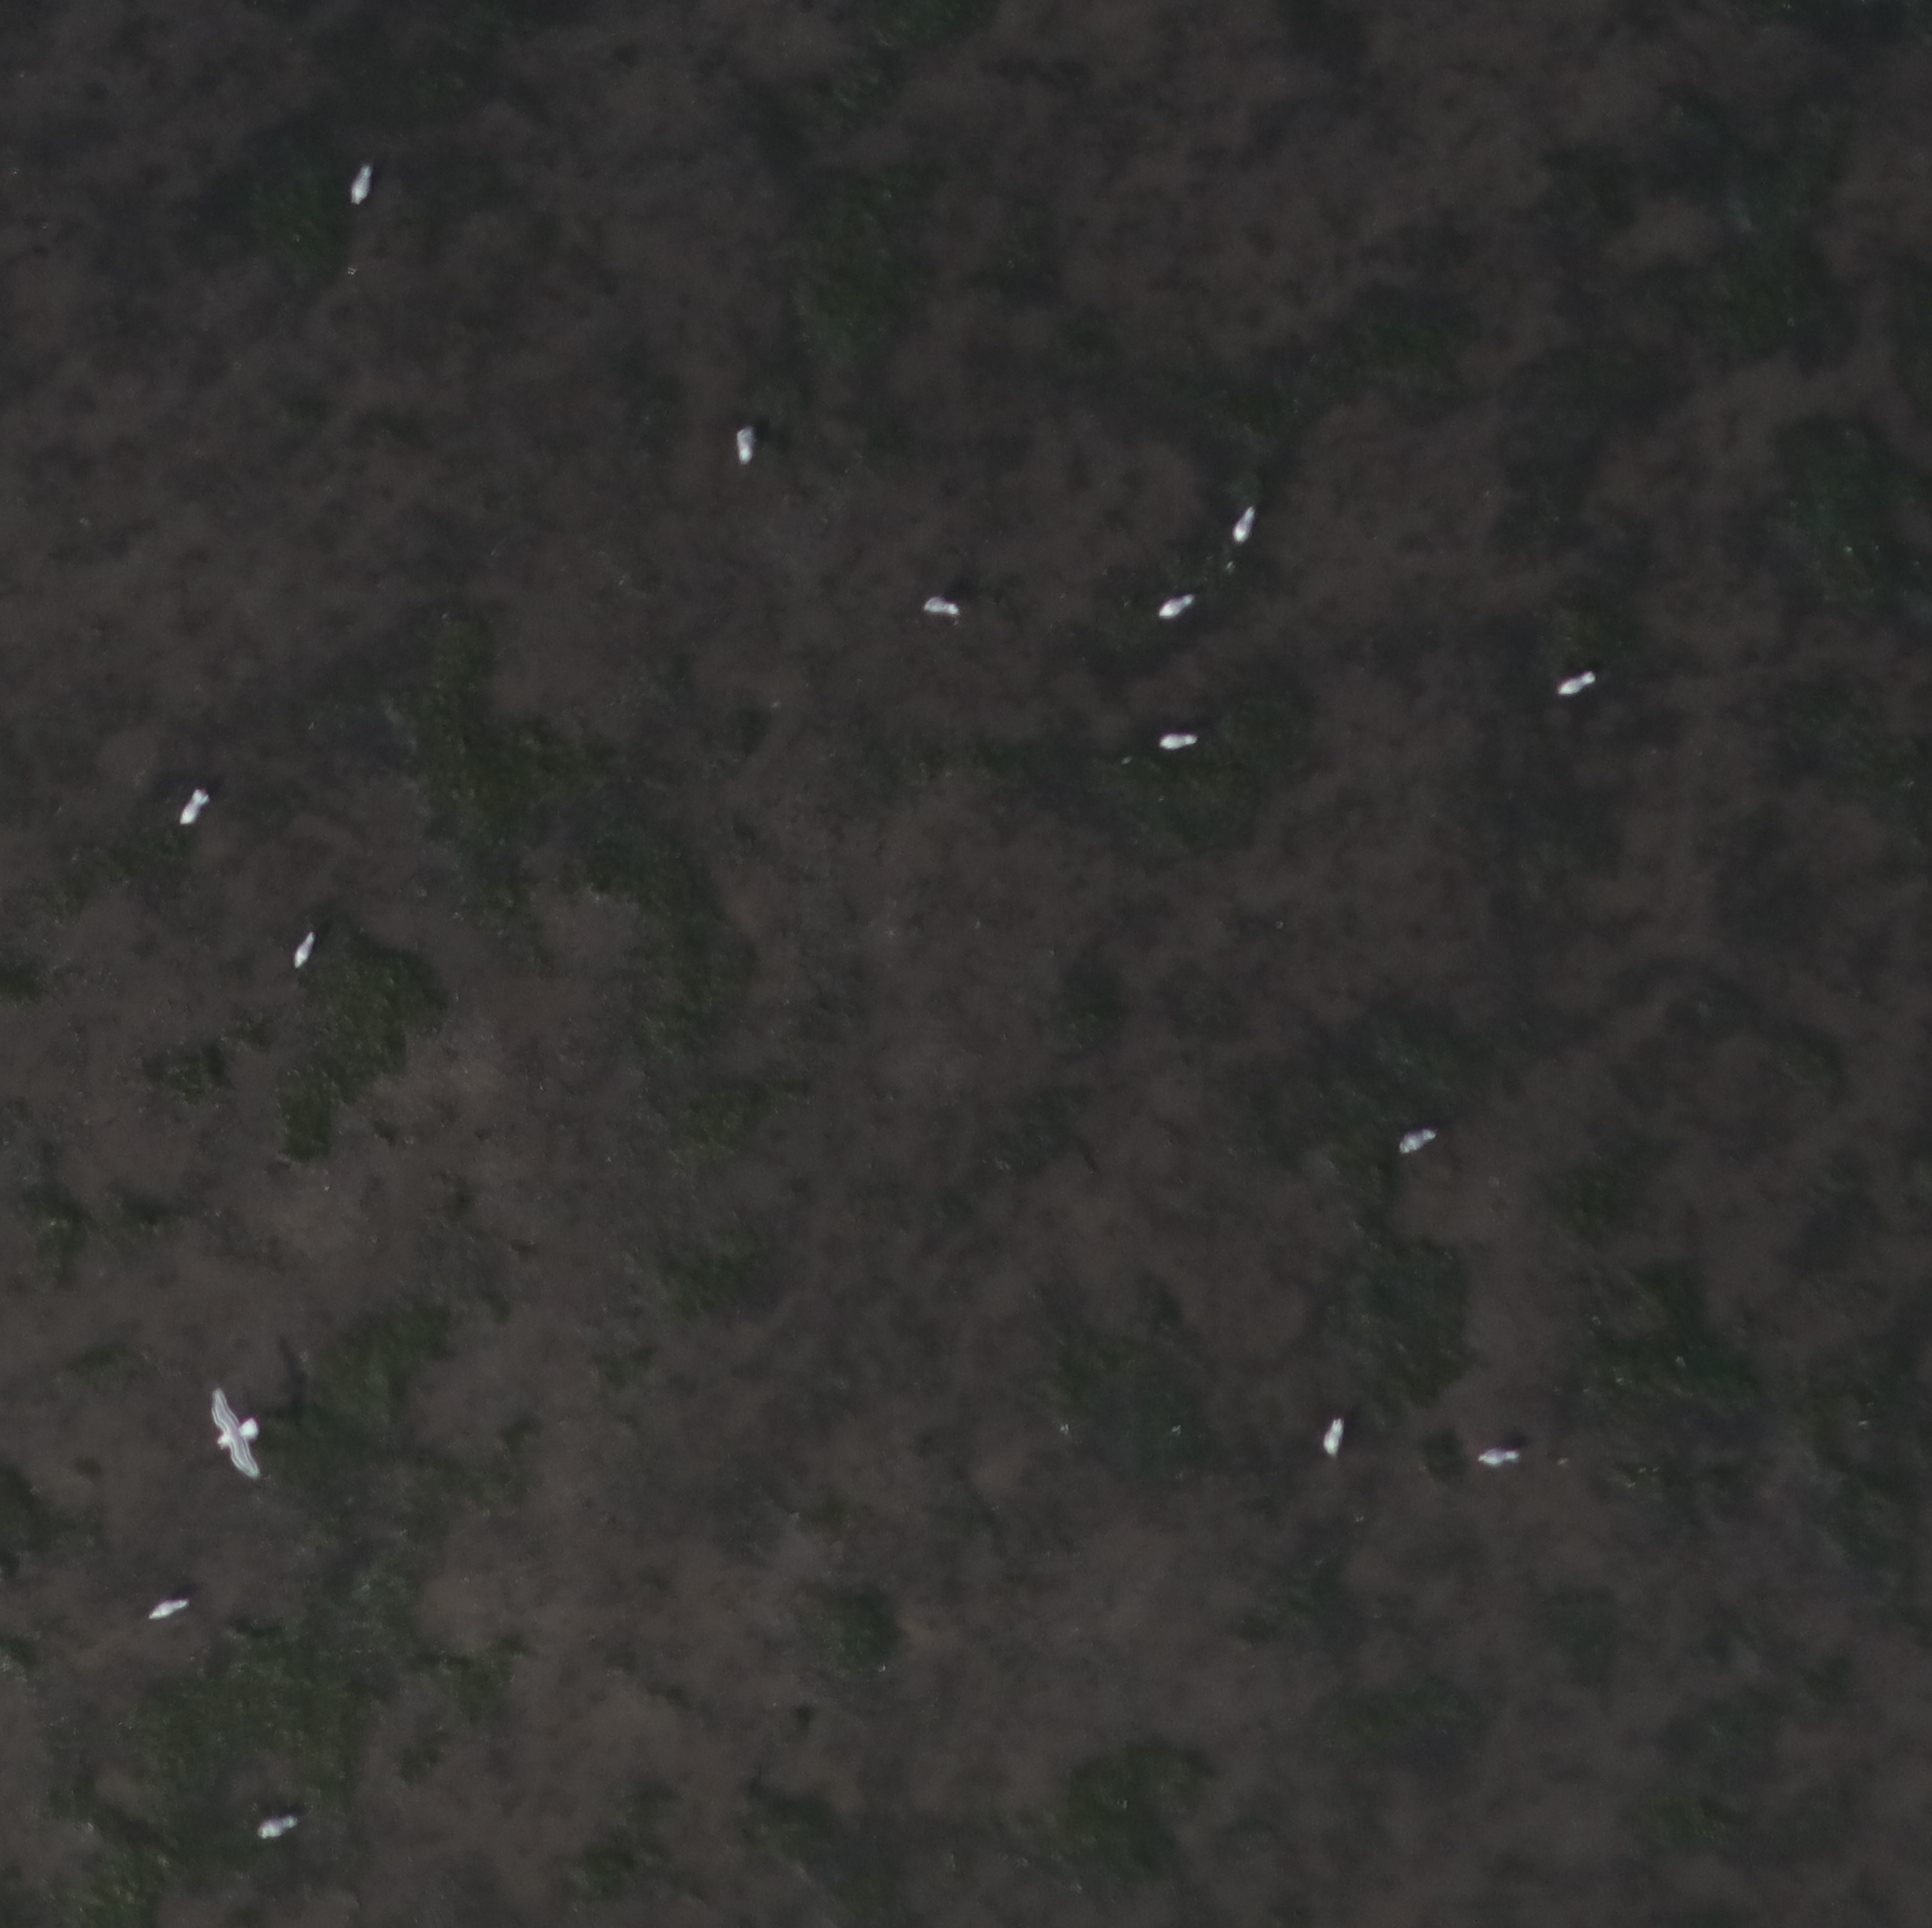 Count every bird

15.